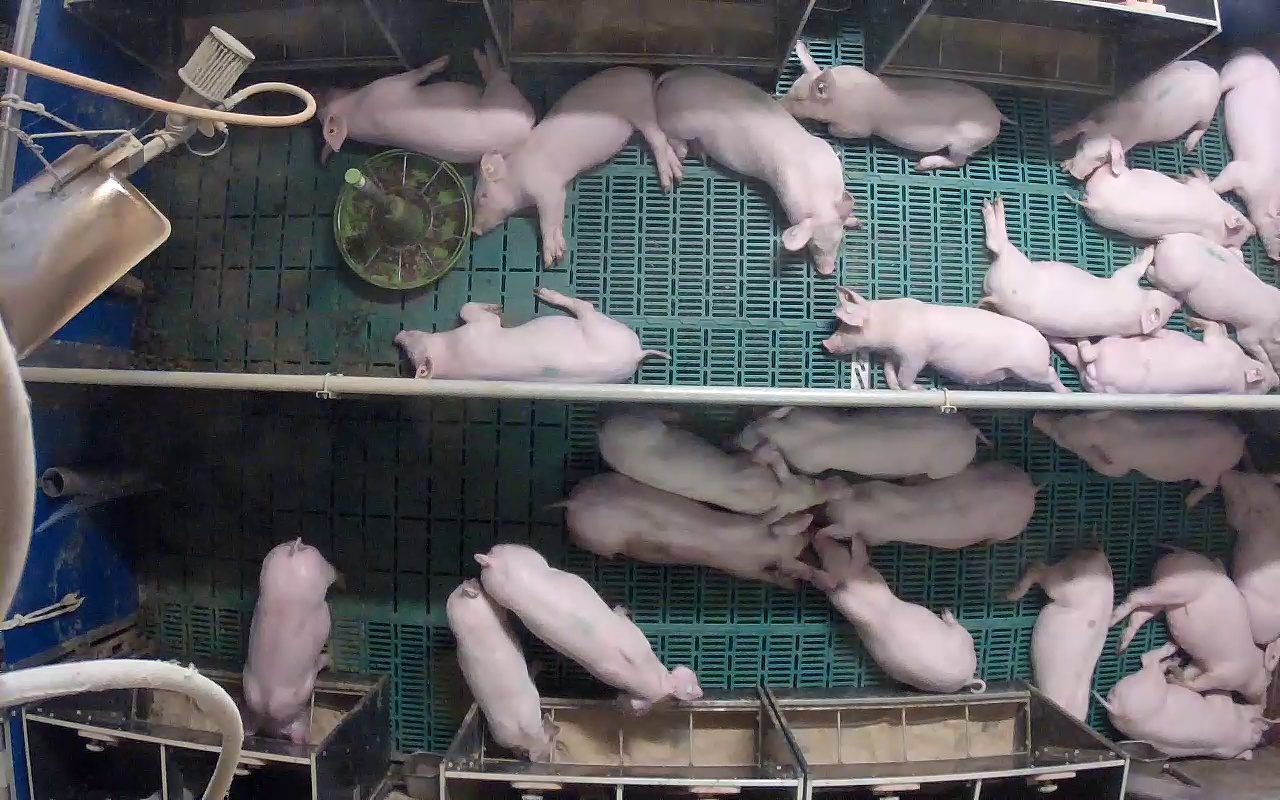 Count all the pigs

25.